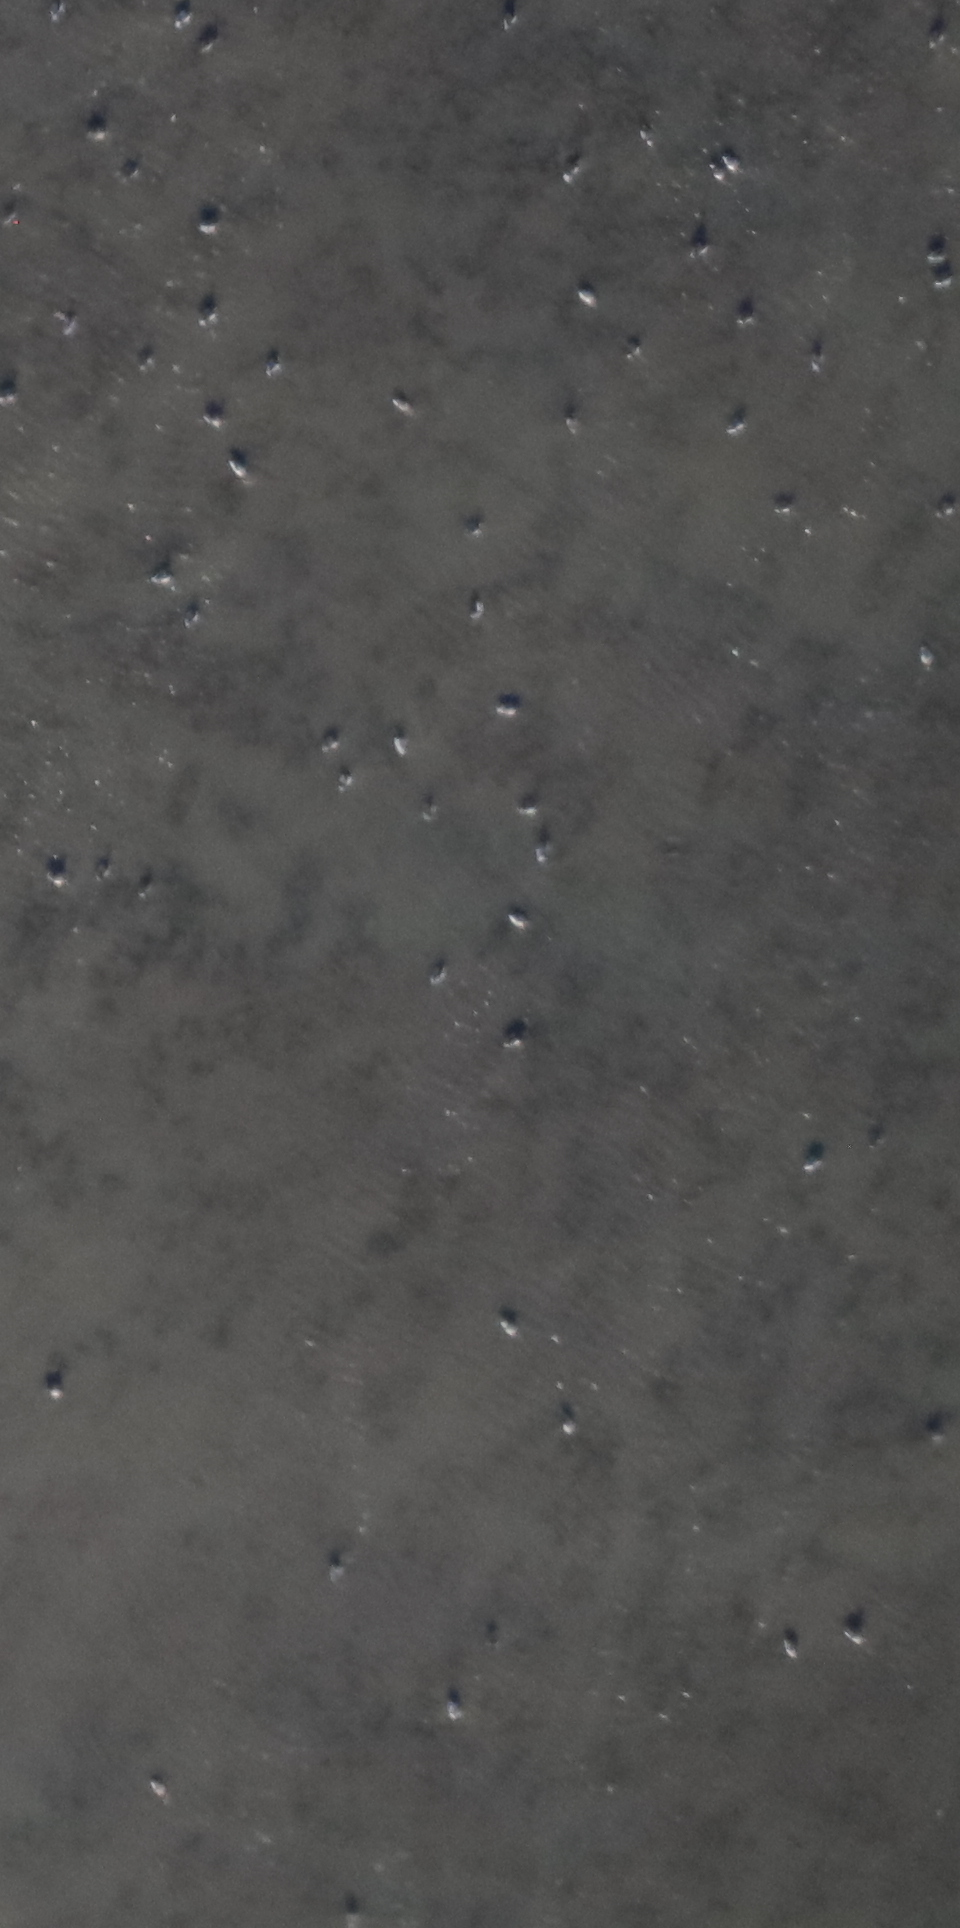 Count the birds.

61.